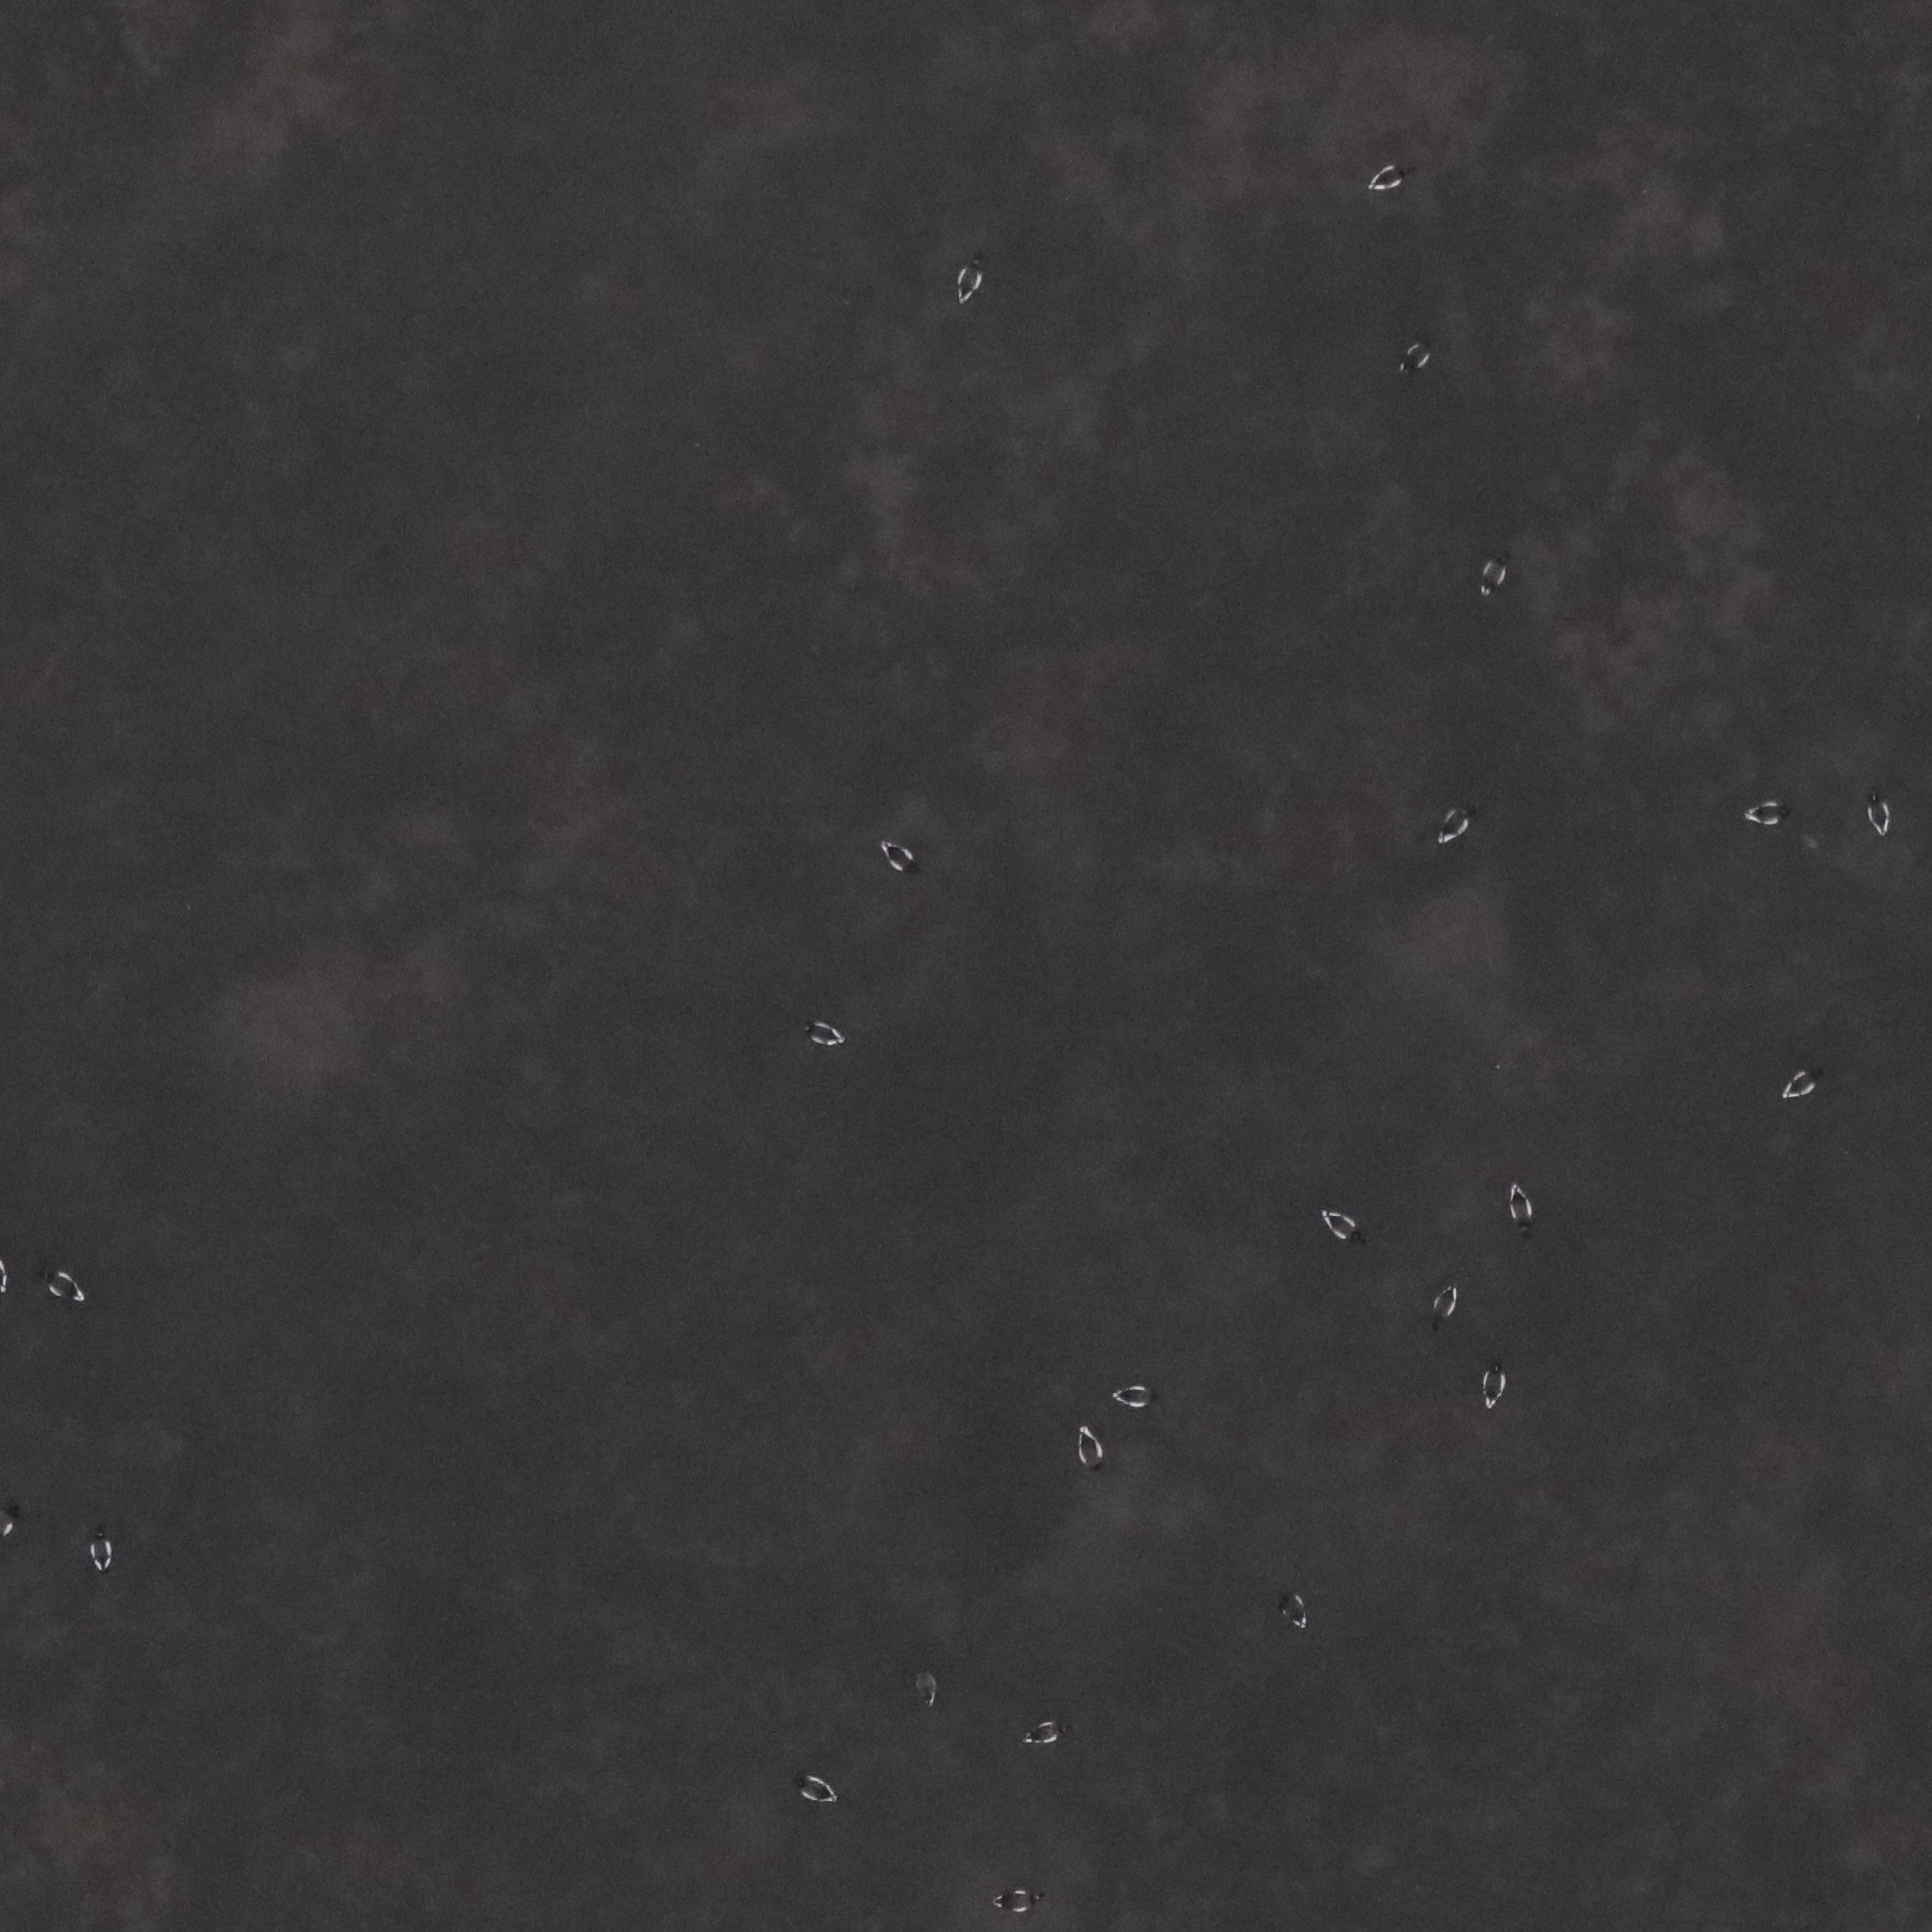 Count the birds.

24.